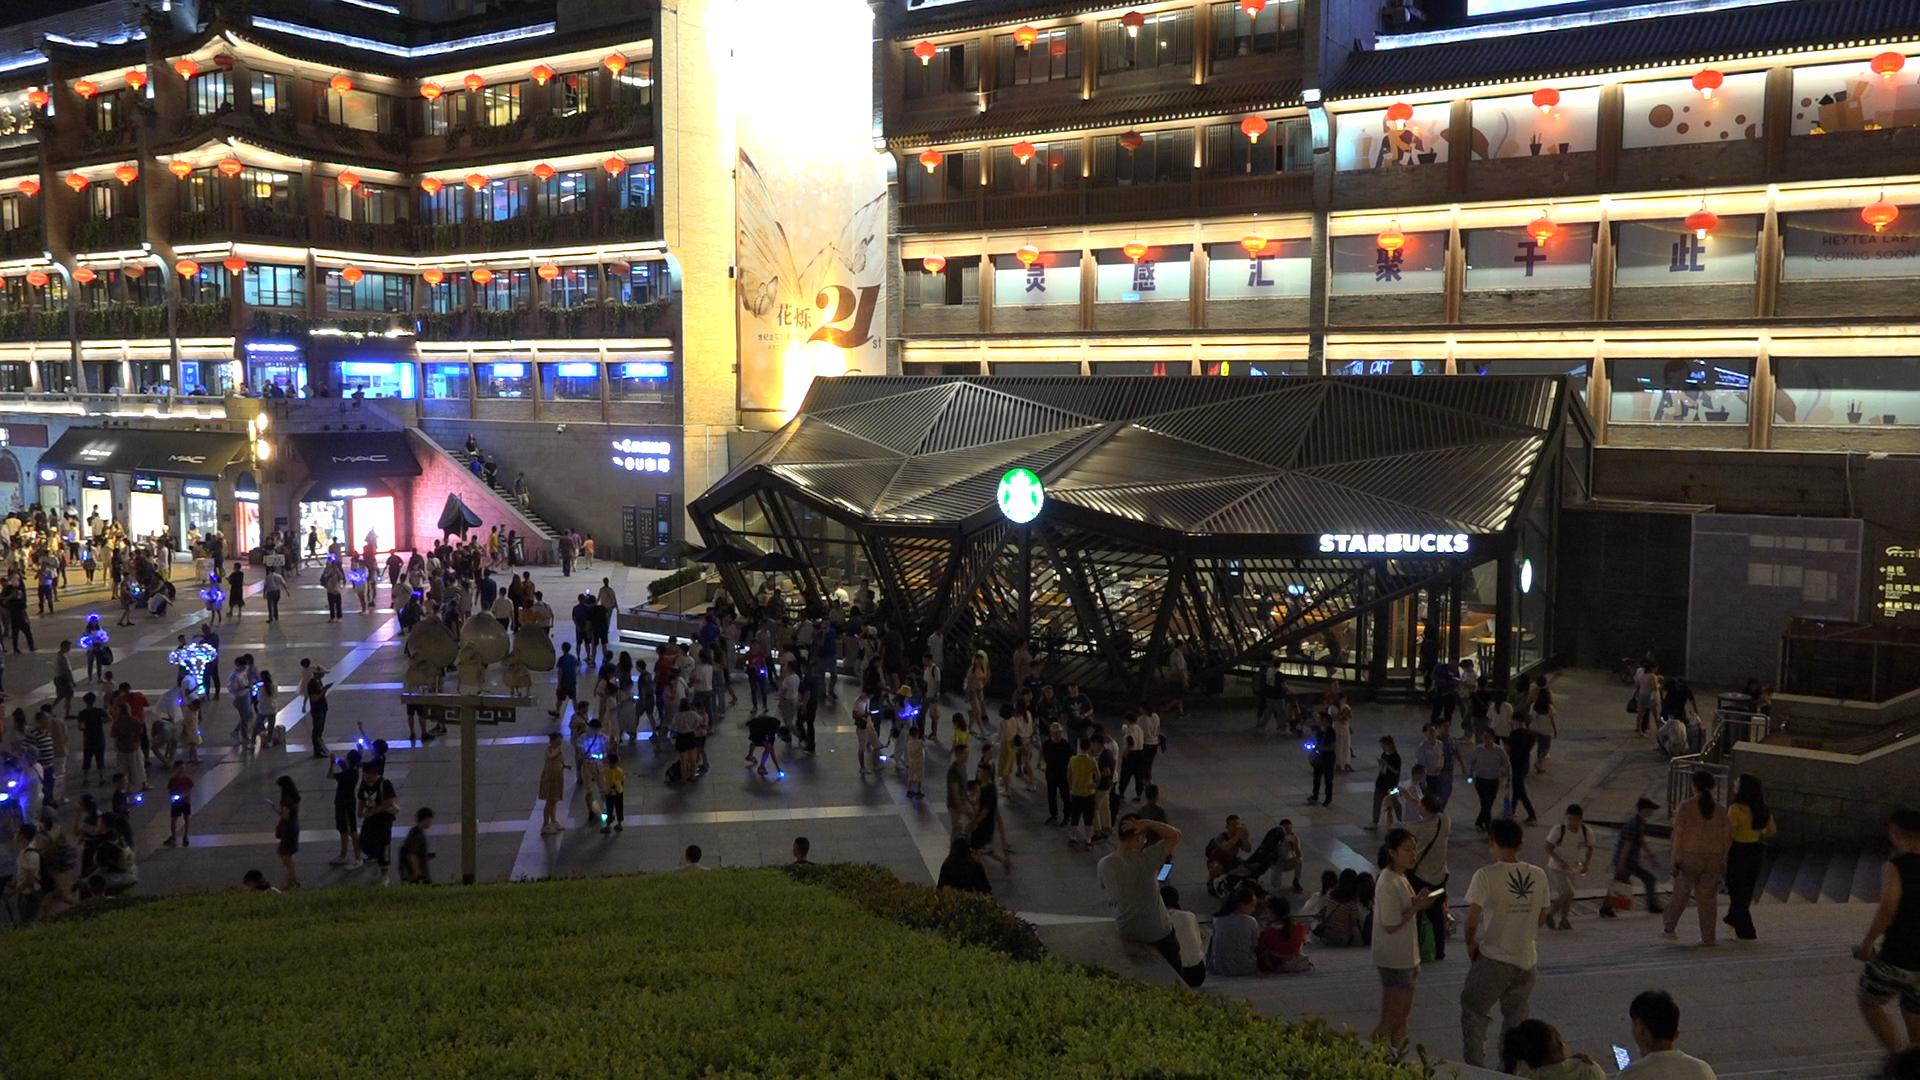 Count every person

300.